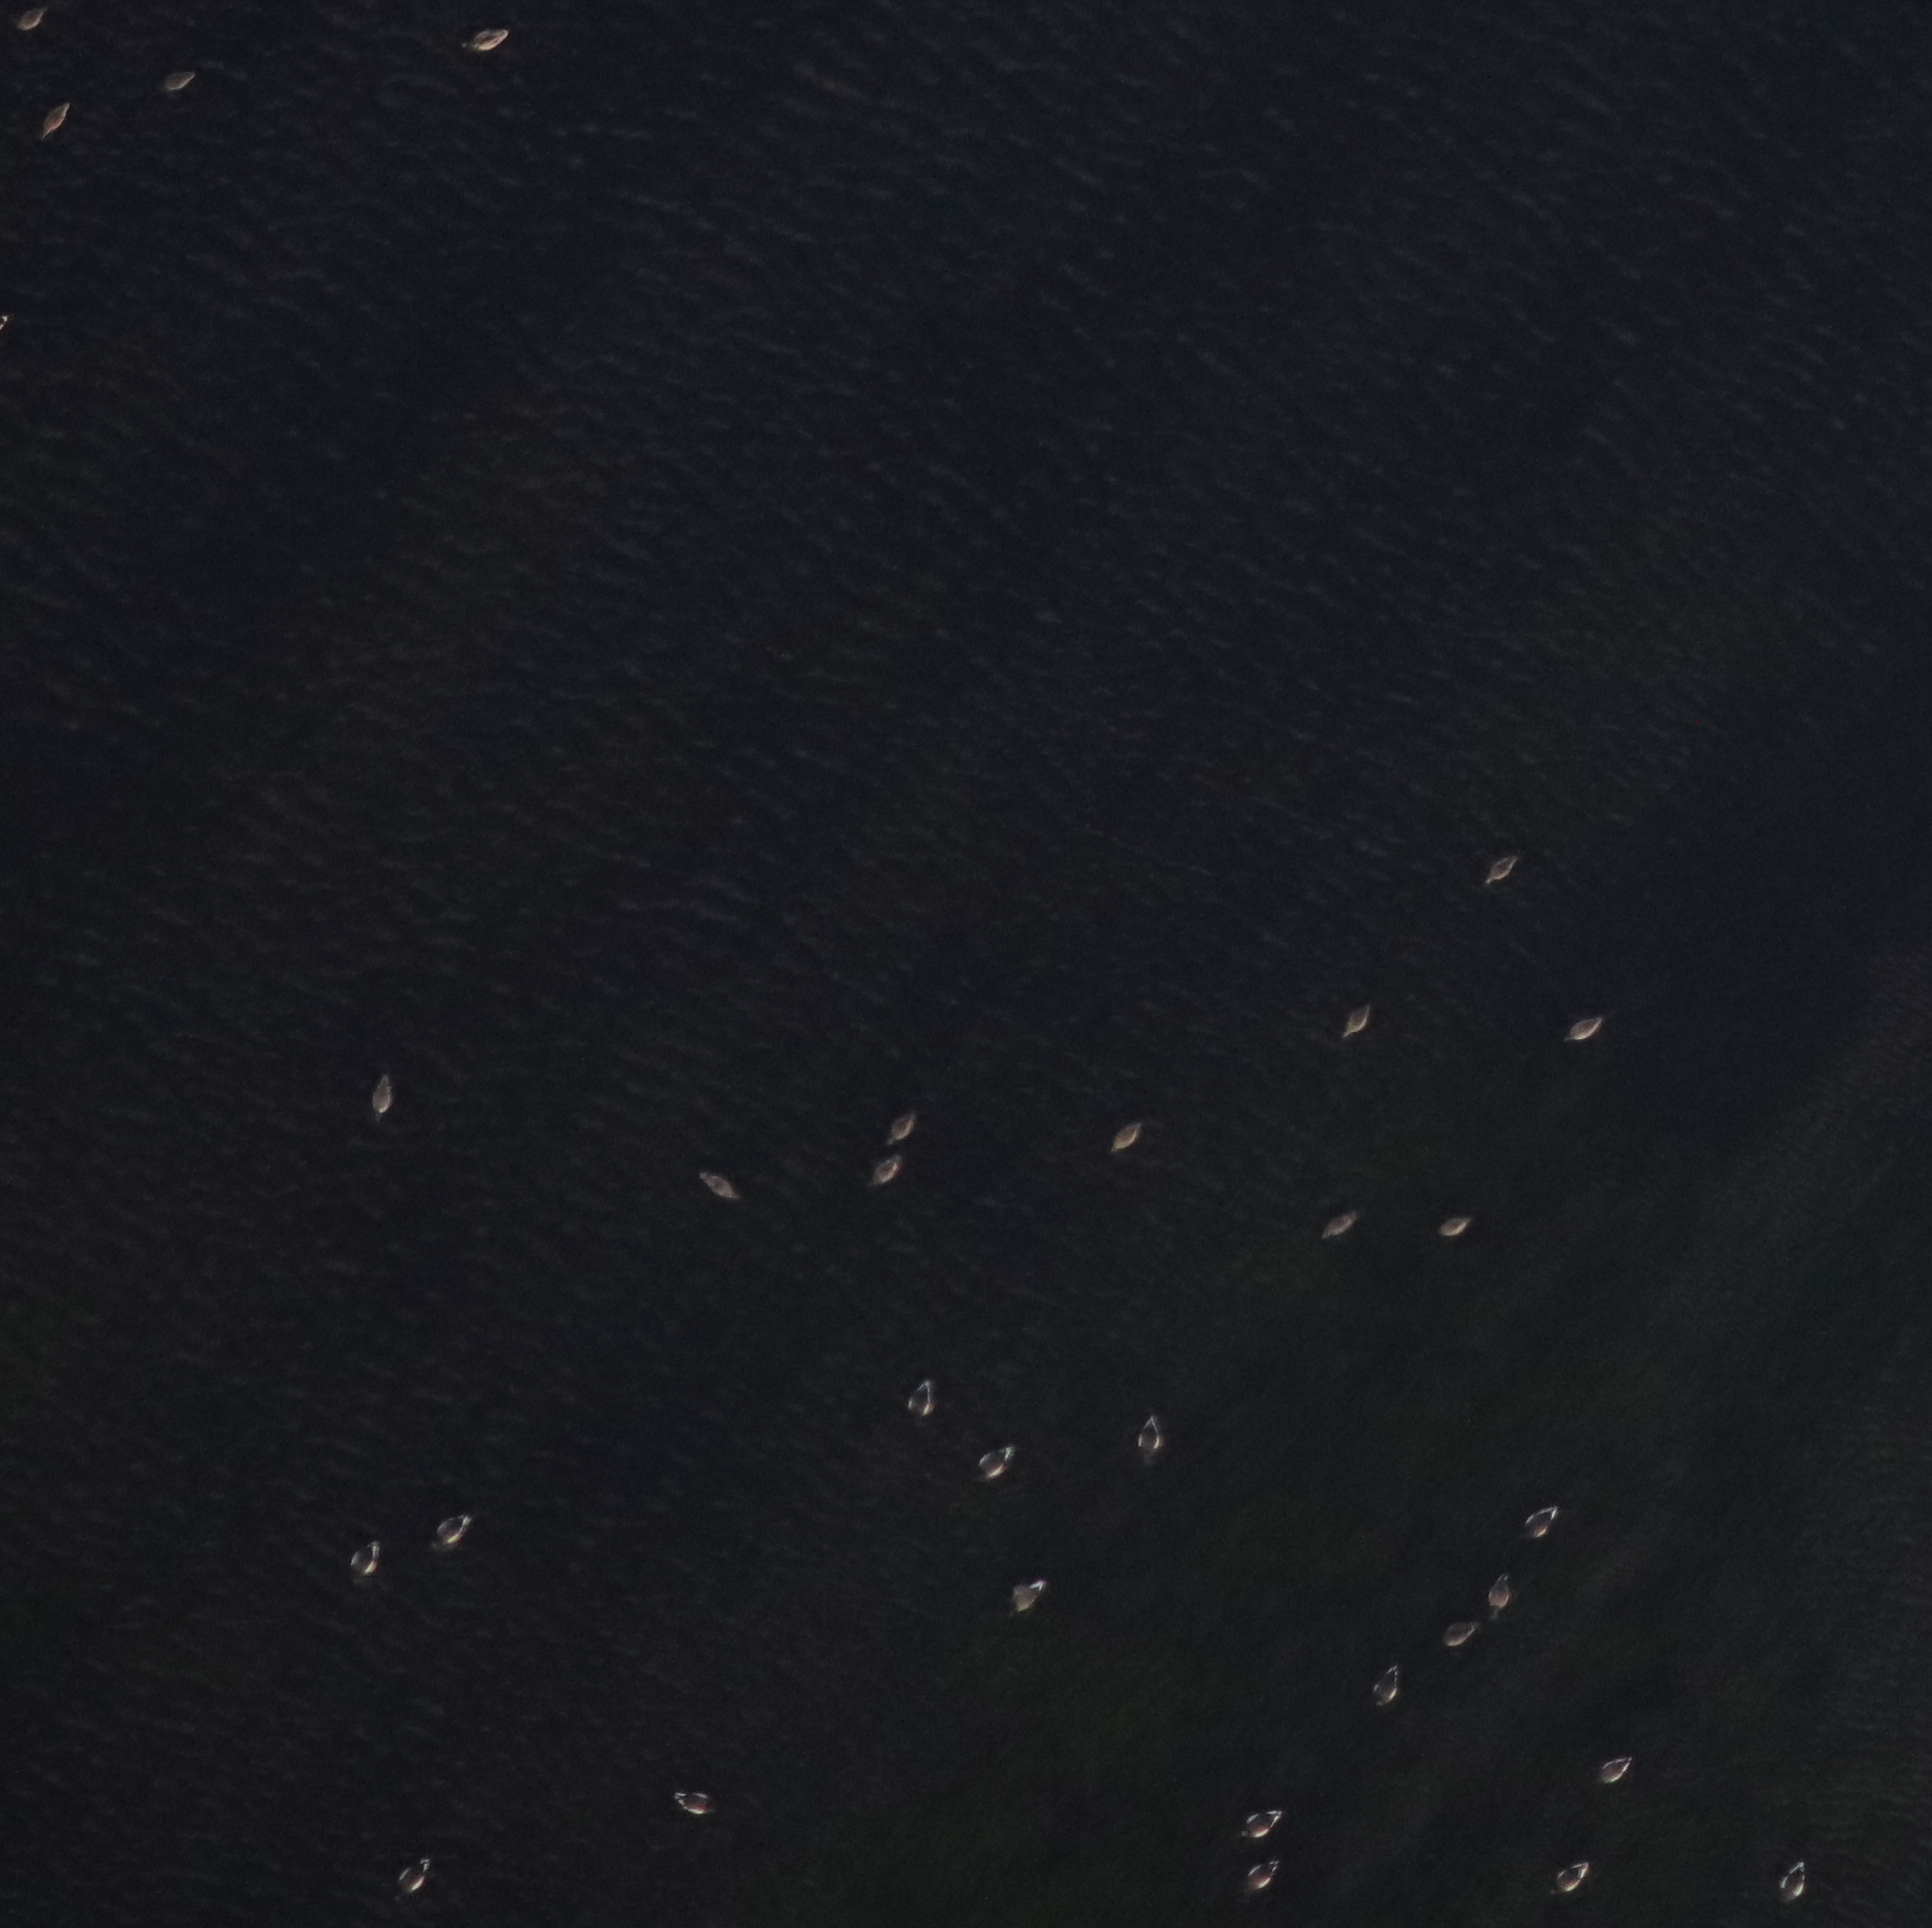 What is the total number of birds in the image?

31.